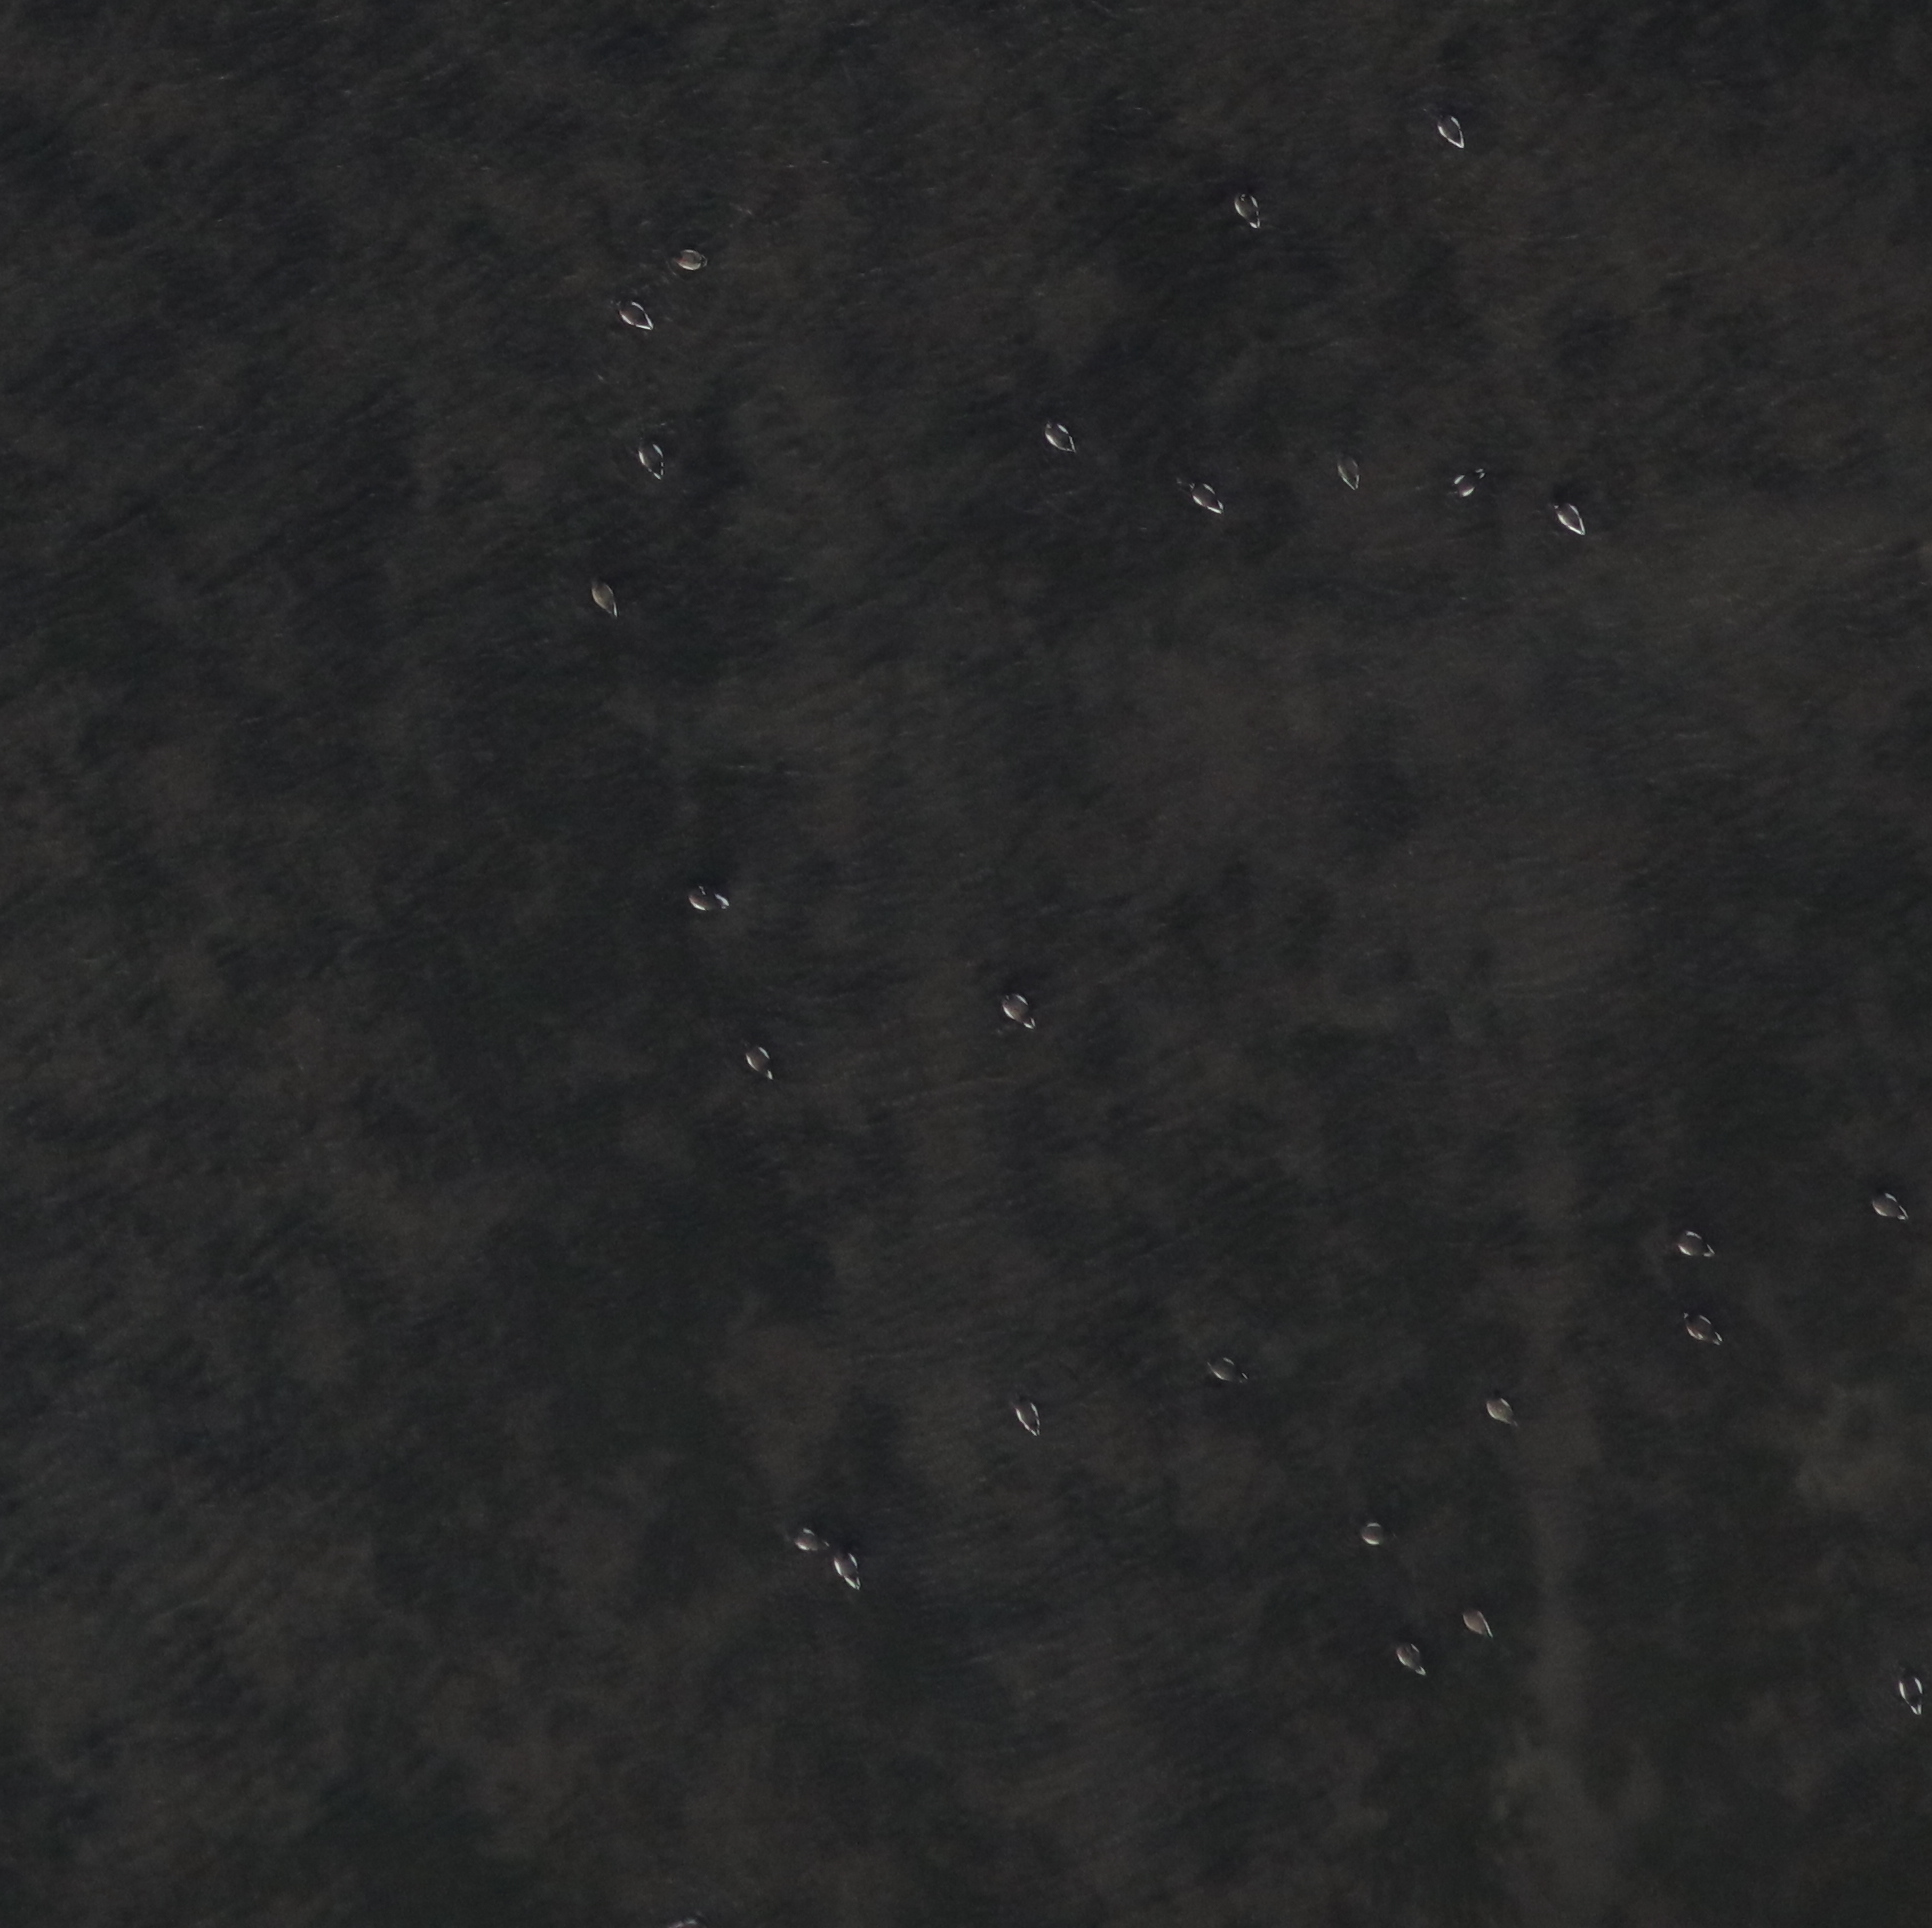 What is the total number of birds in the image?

26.